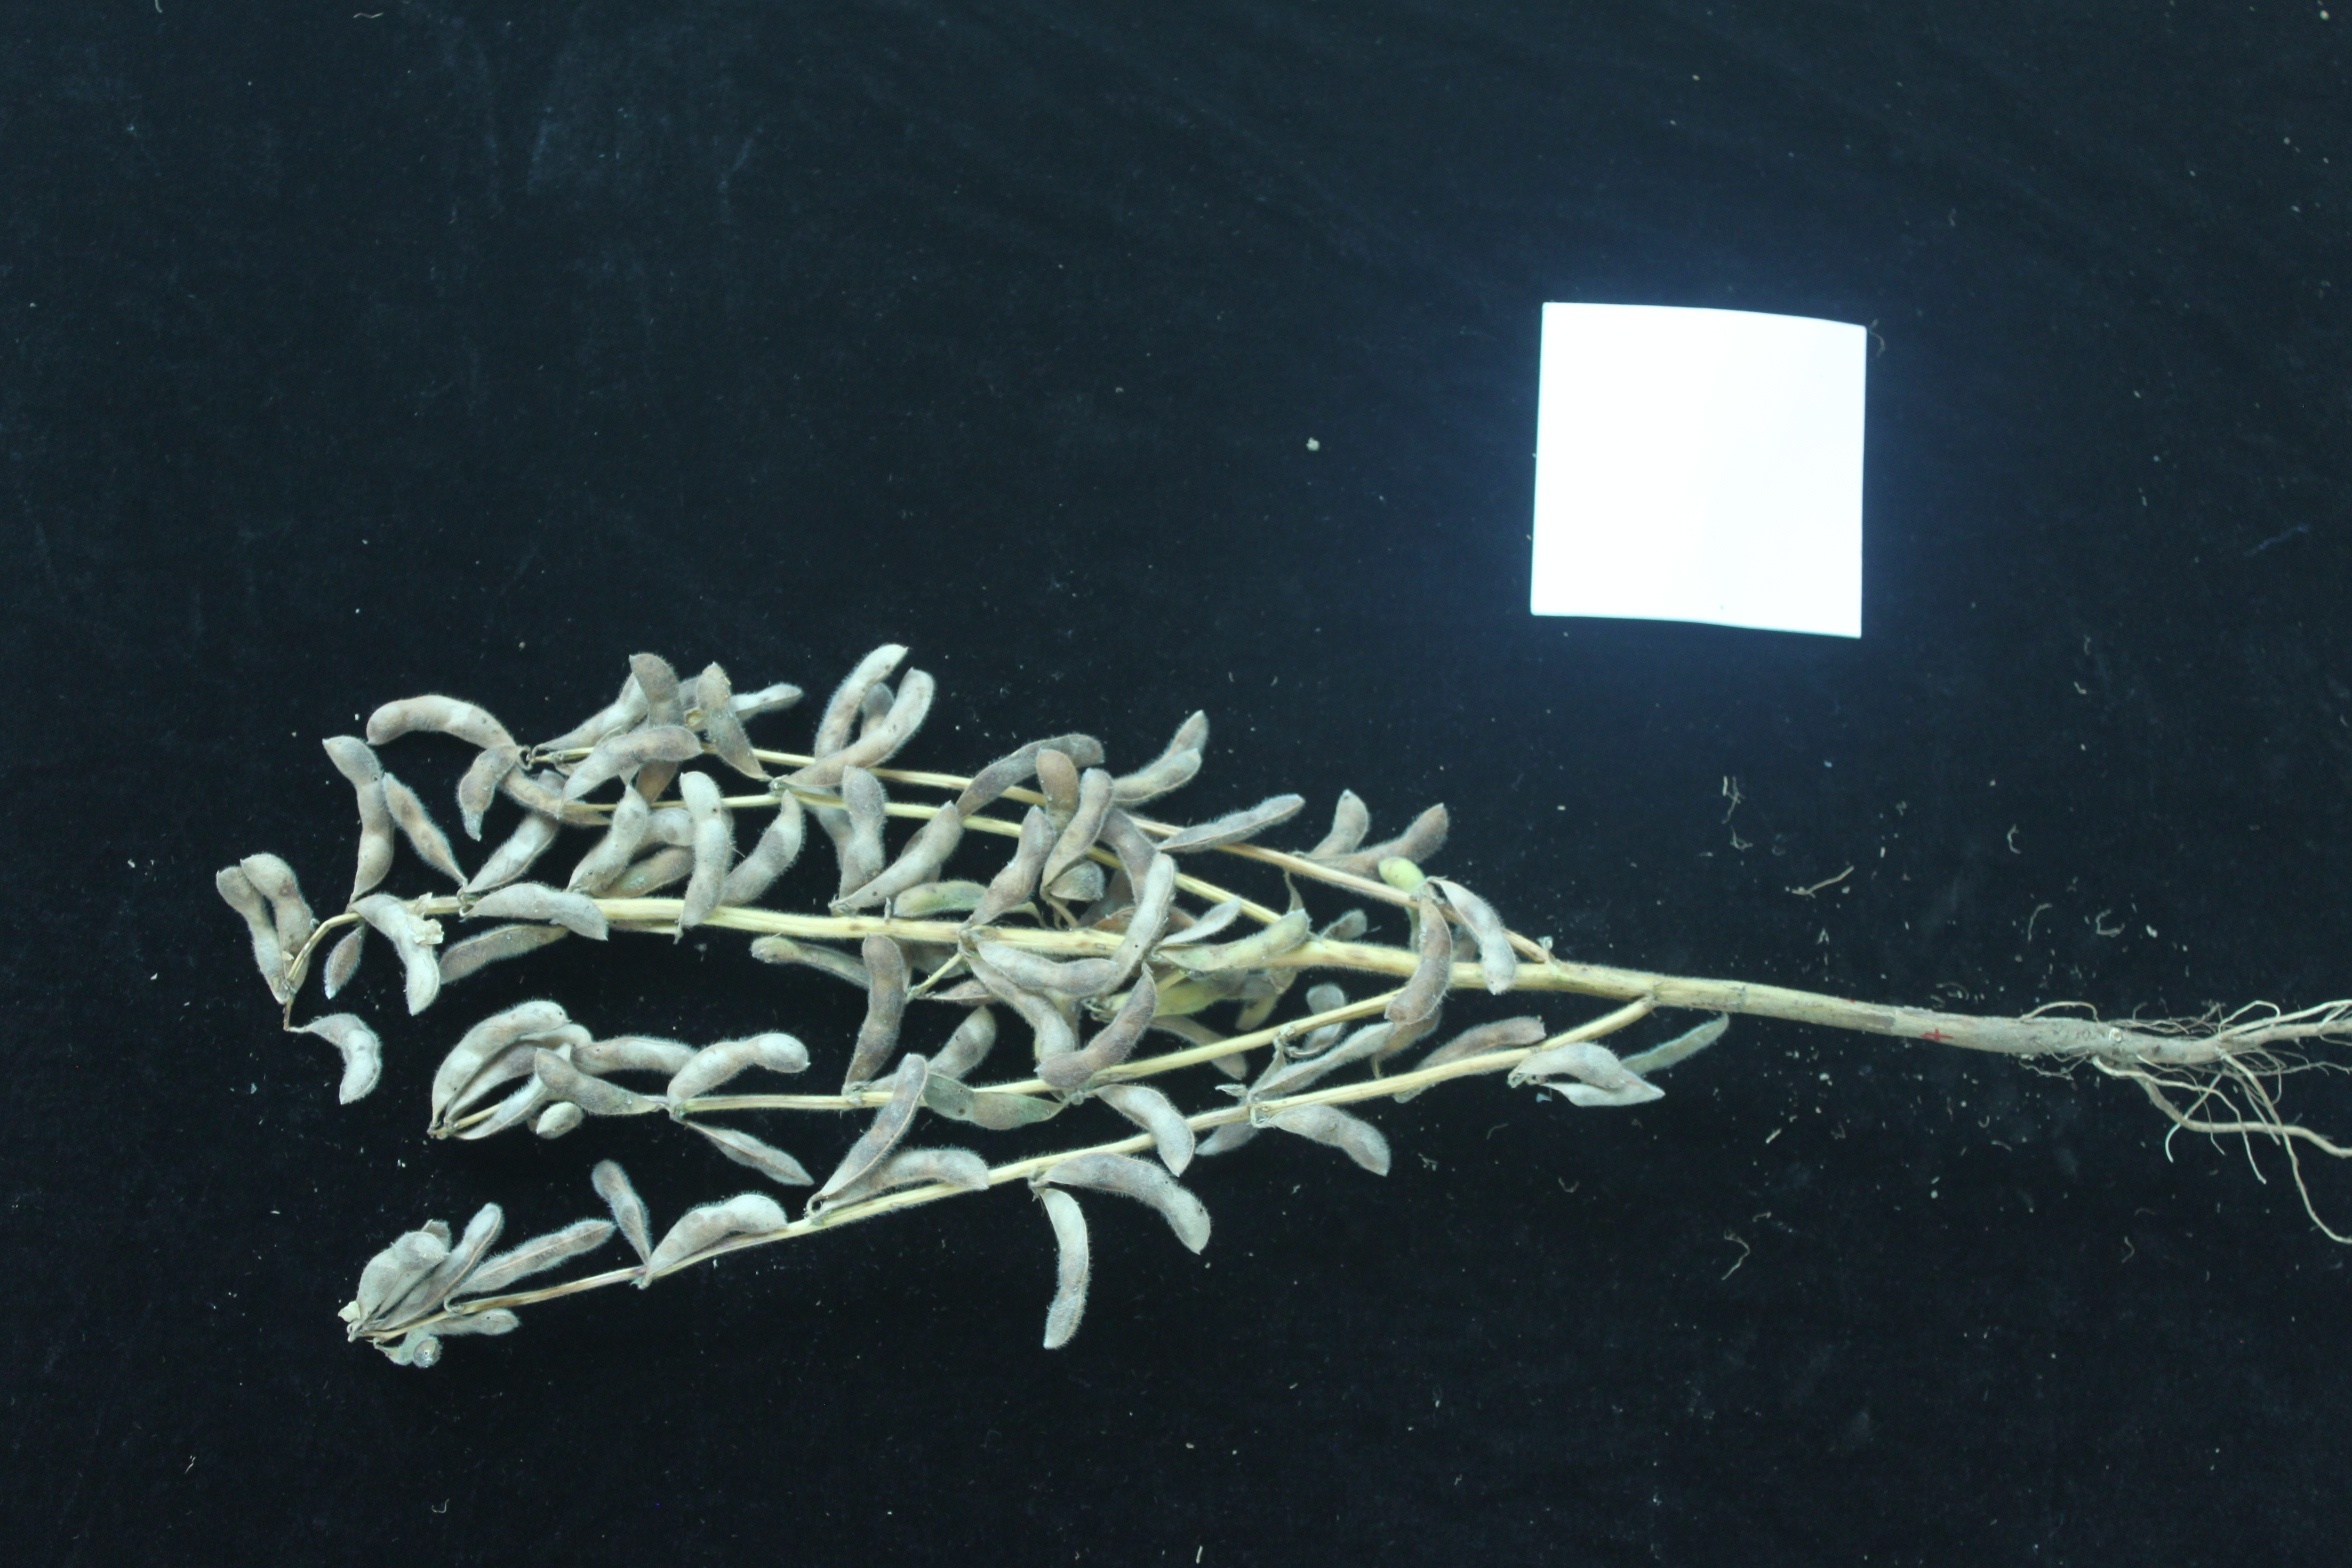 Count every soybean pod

90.